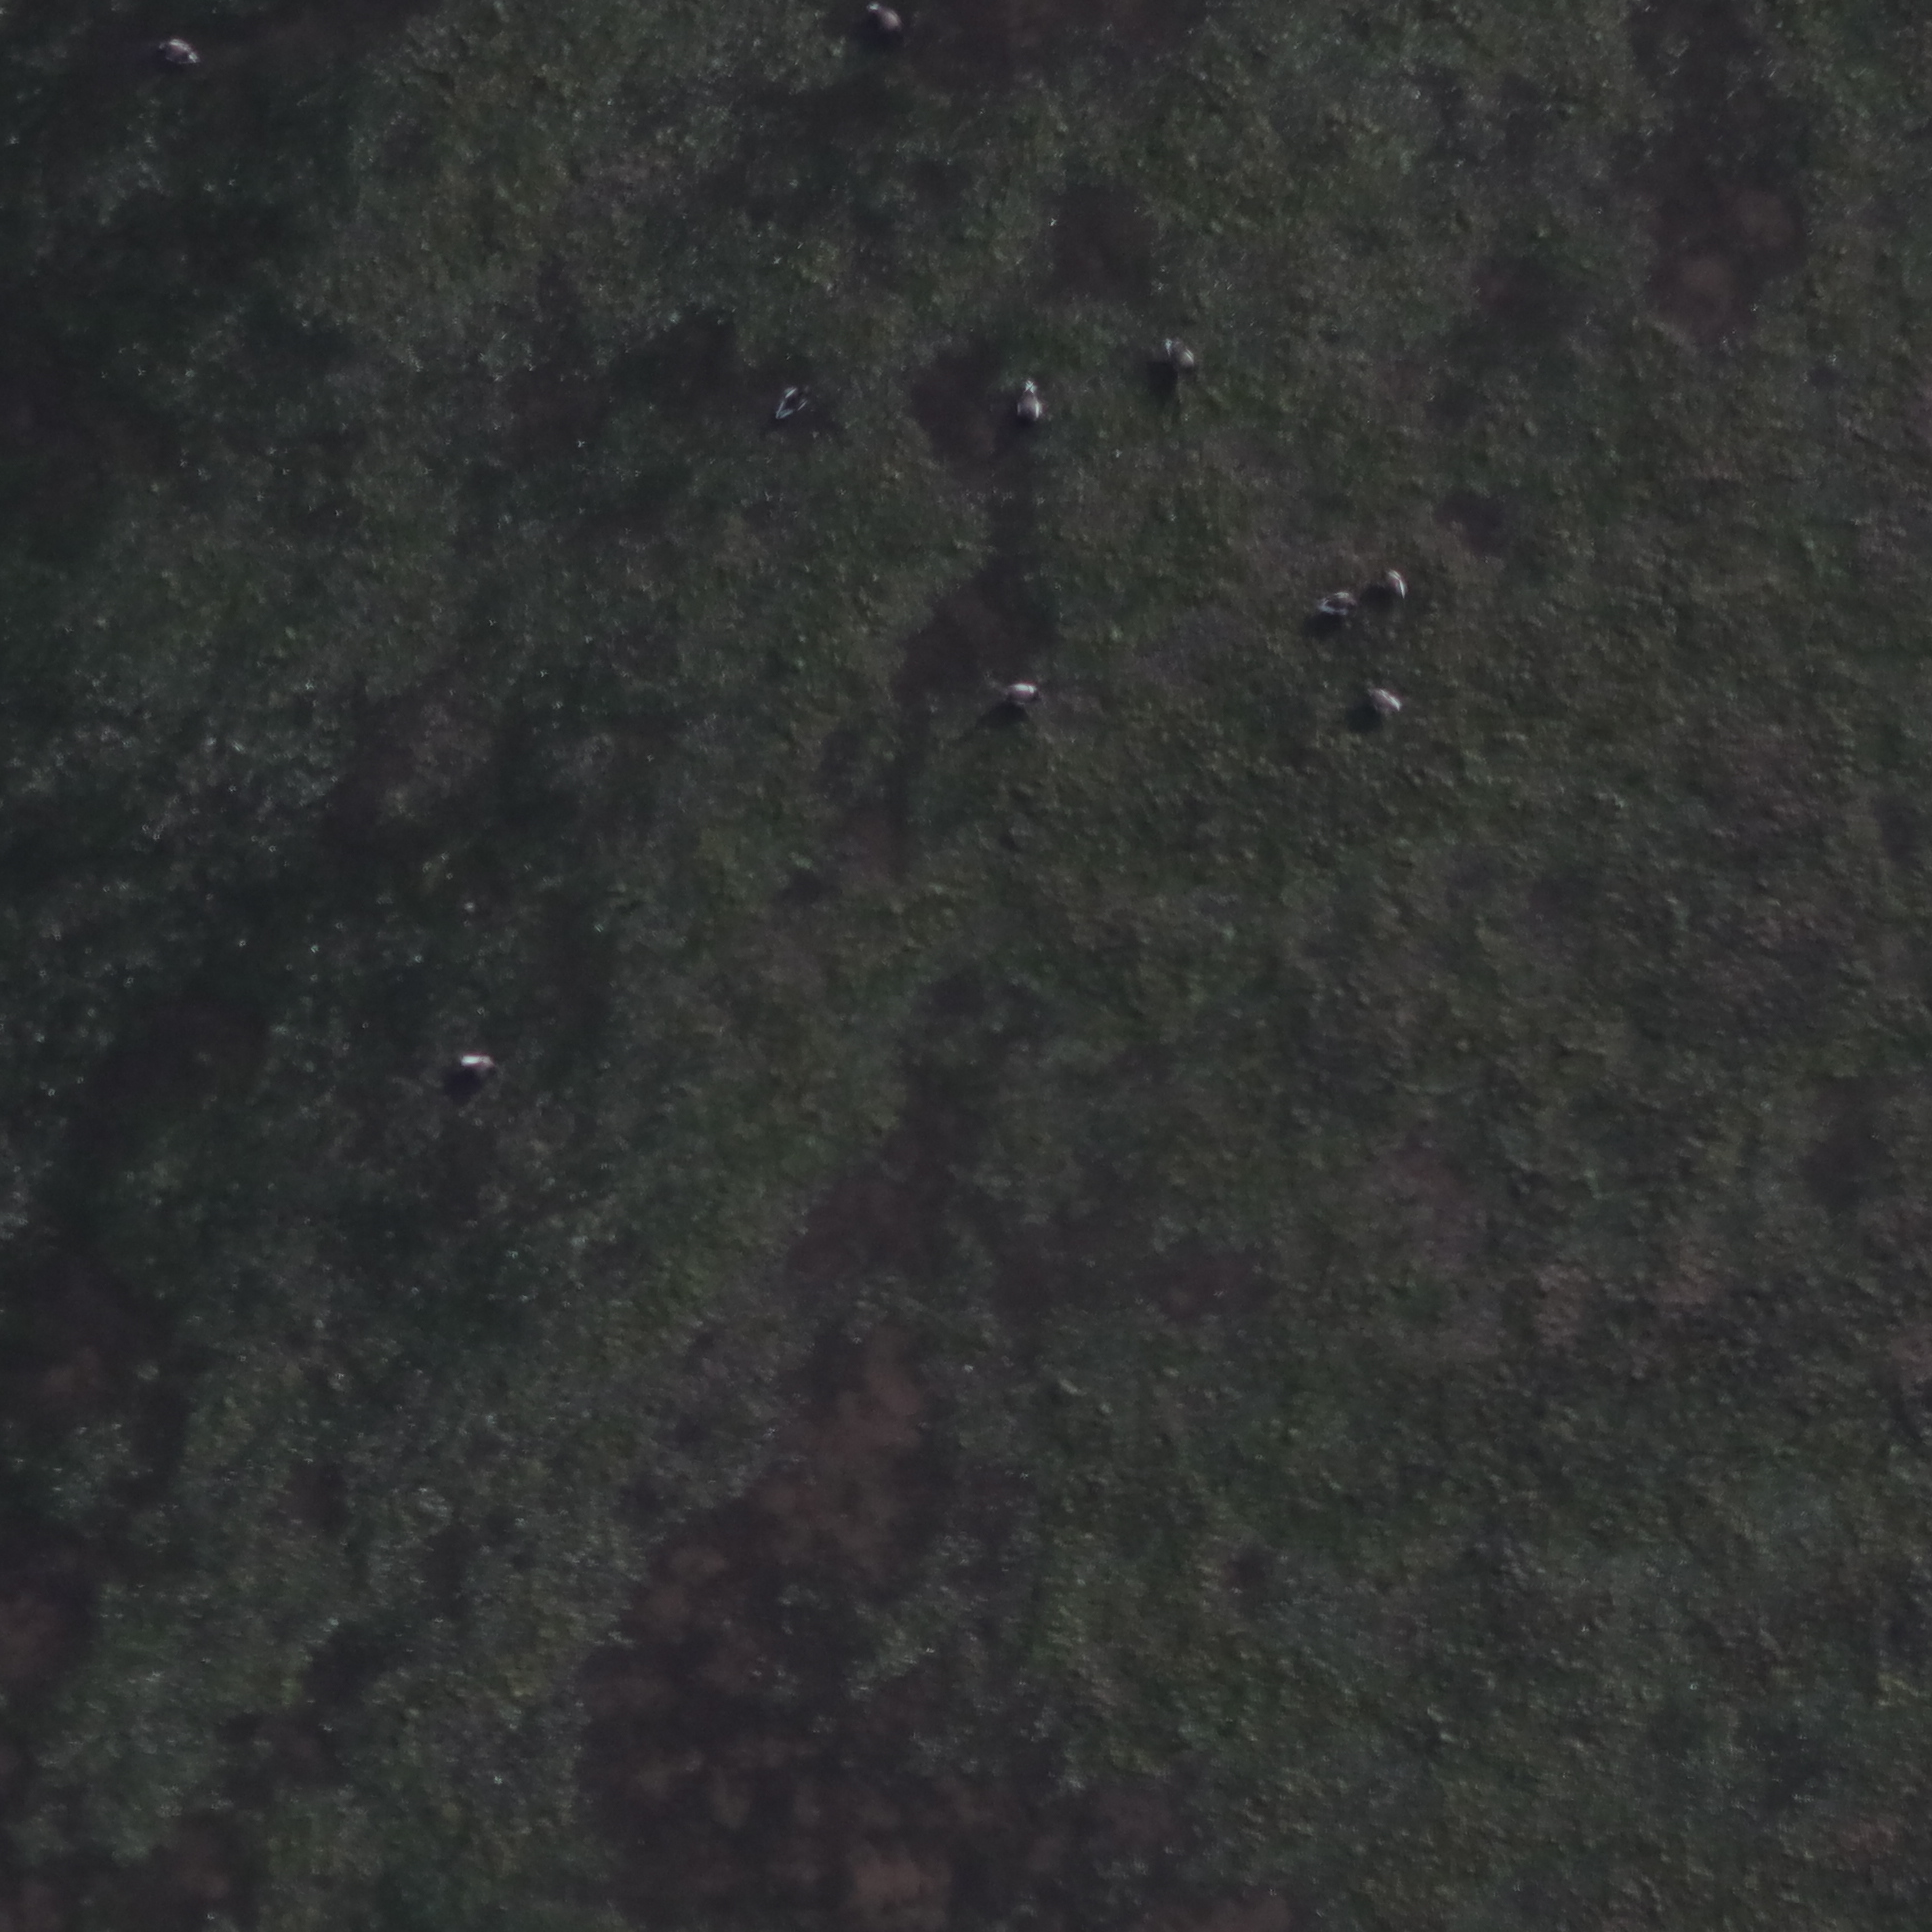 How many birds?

10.